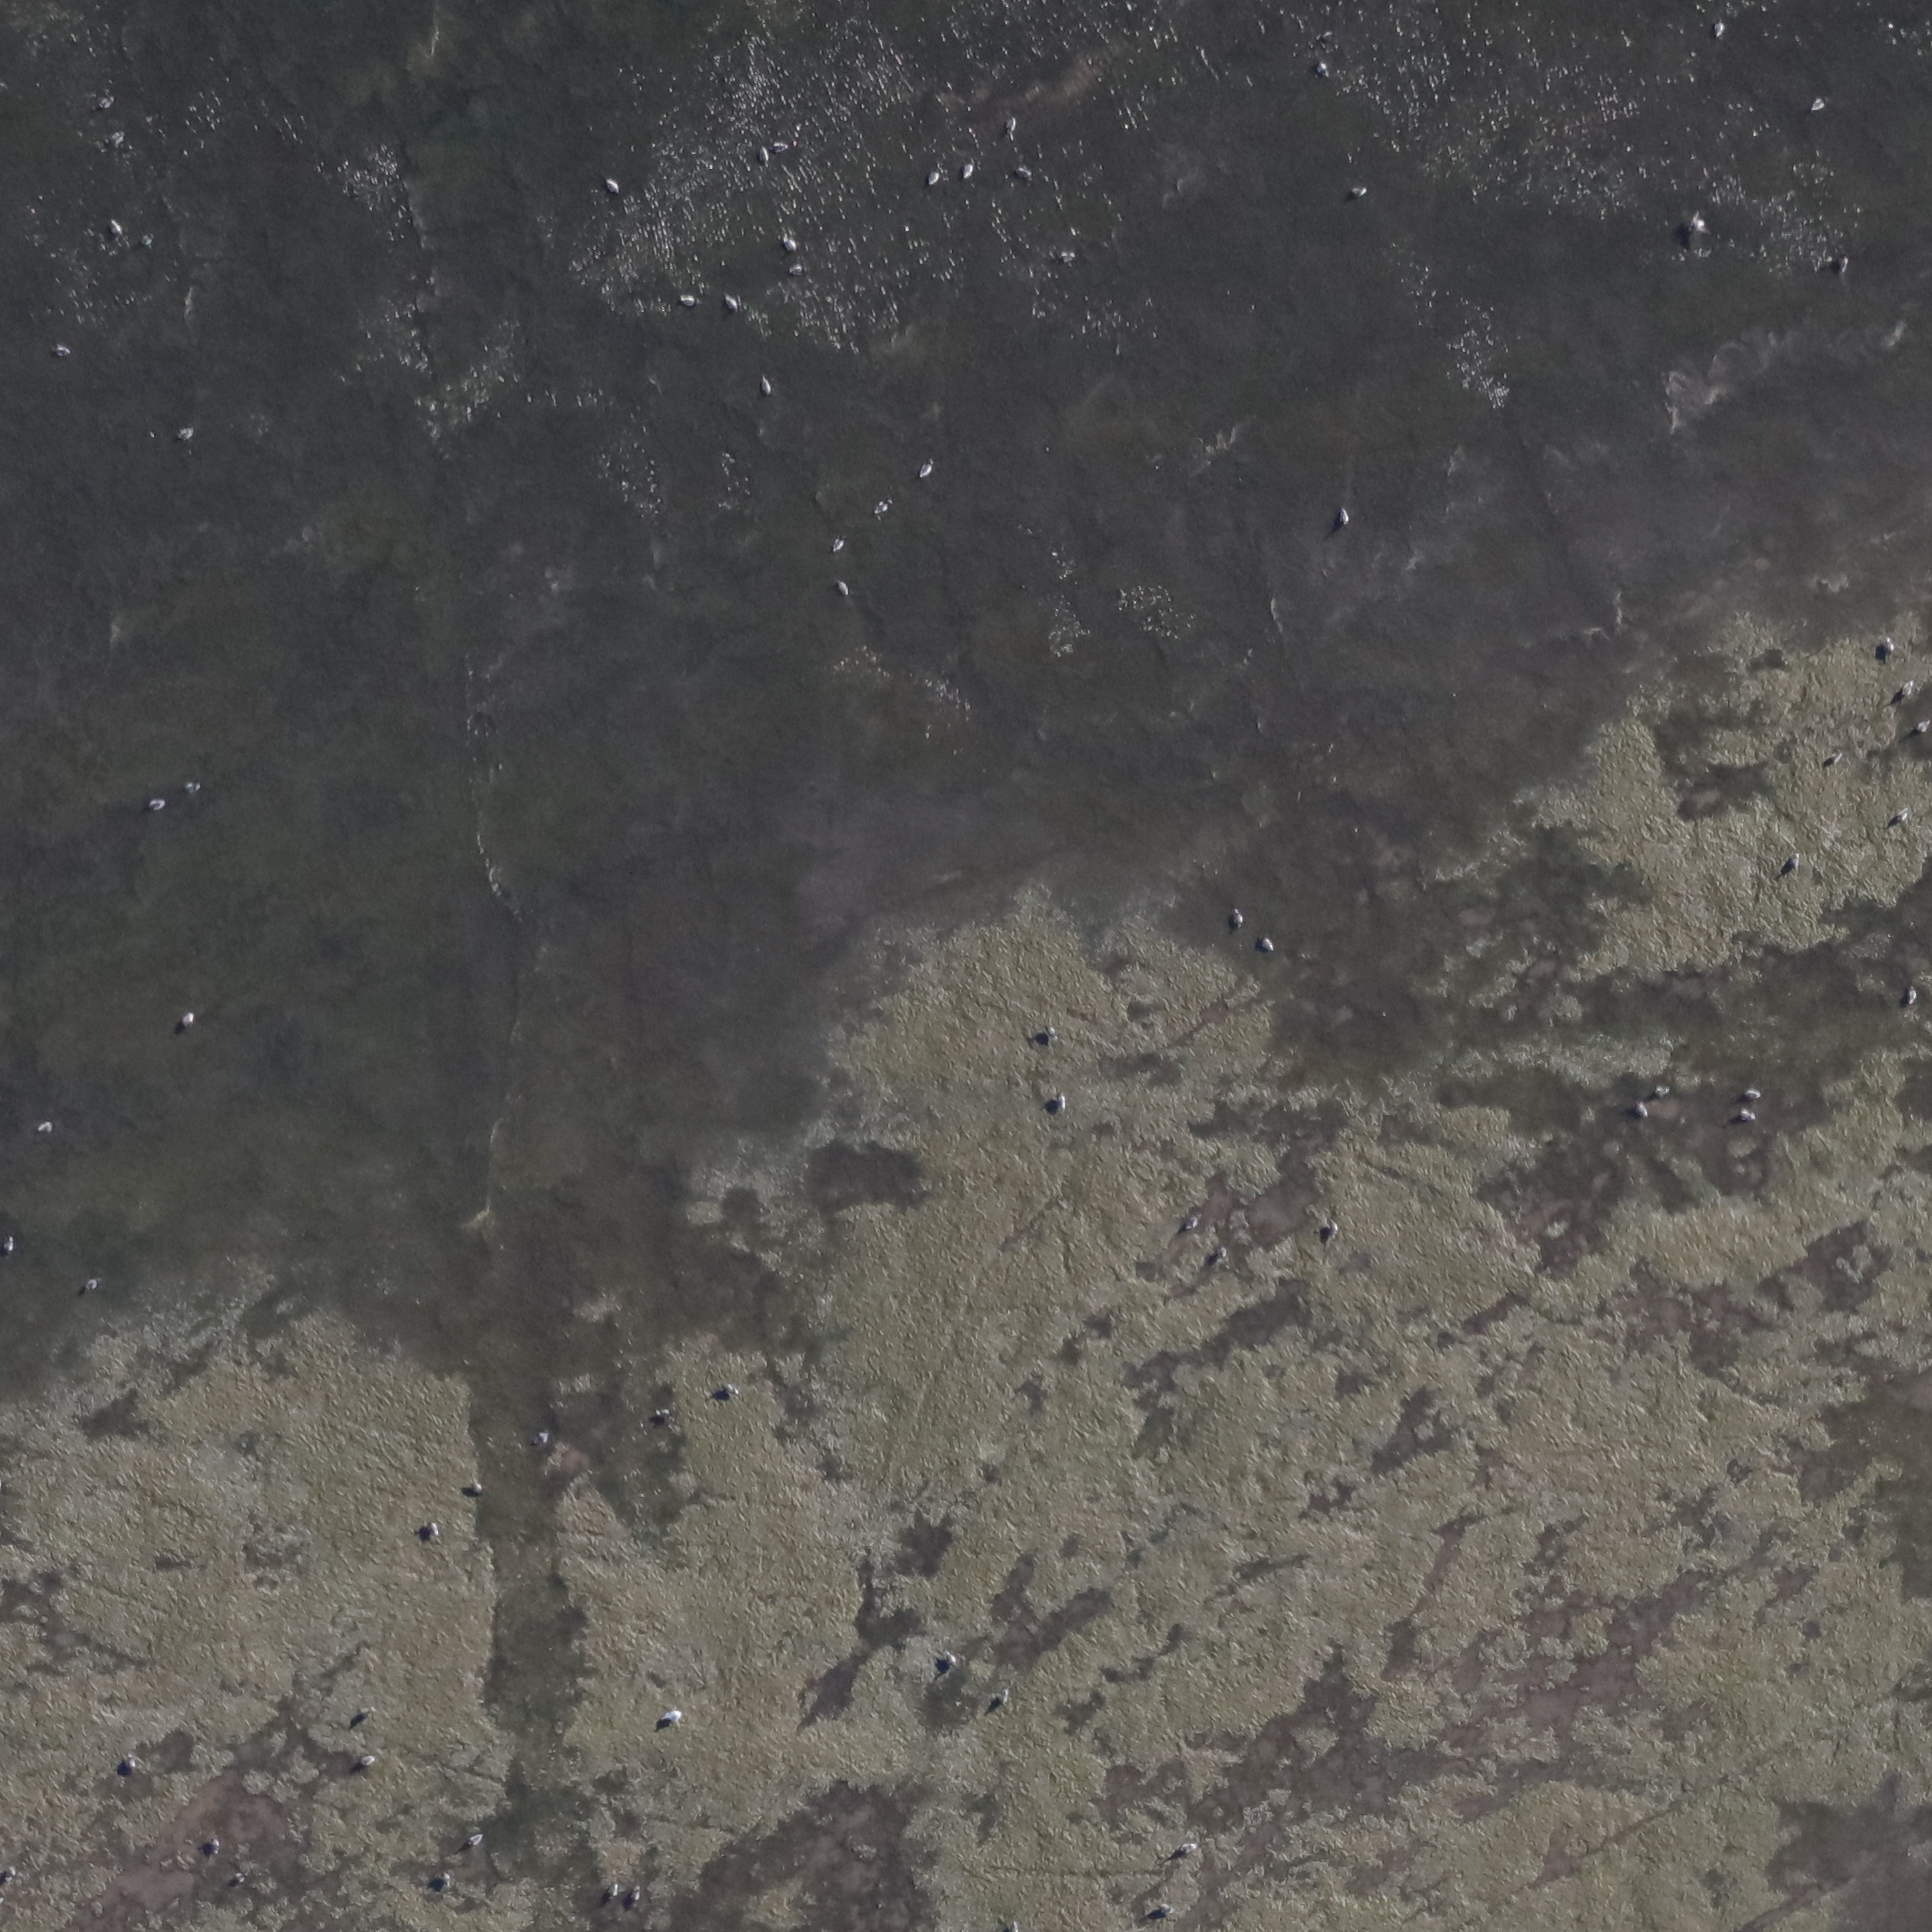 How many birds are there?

75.